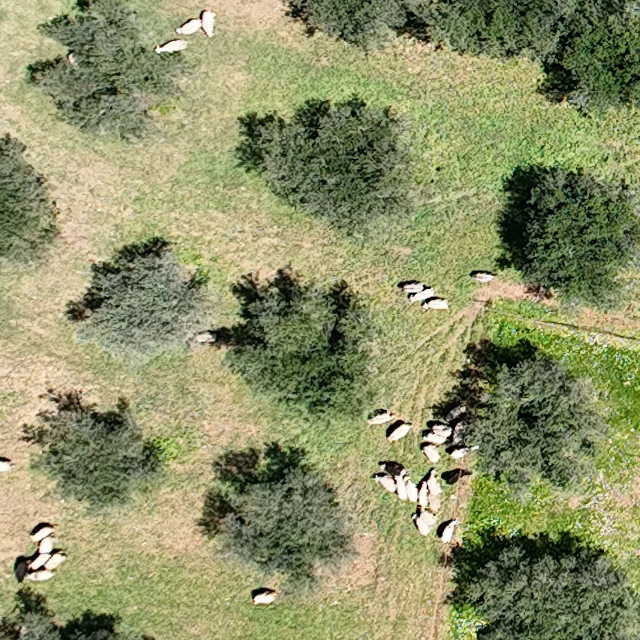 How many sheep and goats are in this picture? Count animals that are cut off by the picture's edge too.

36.